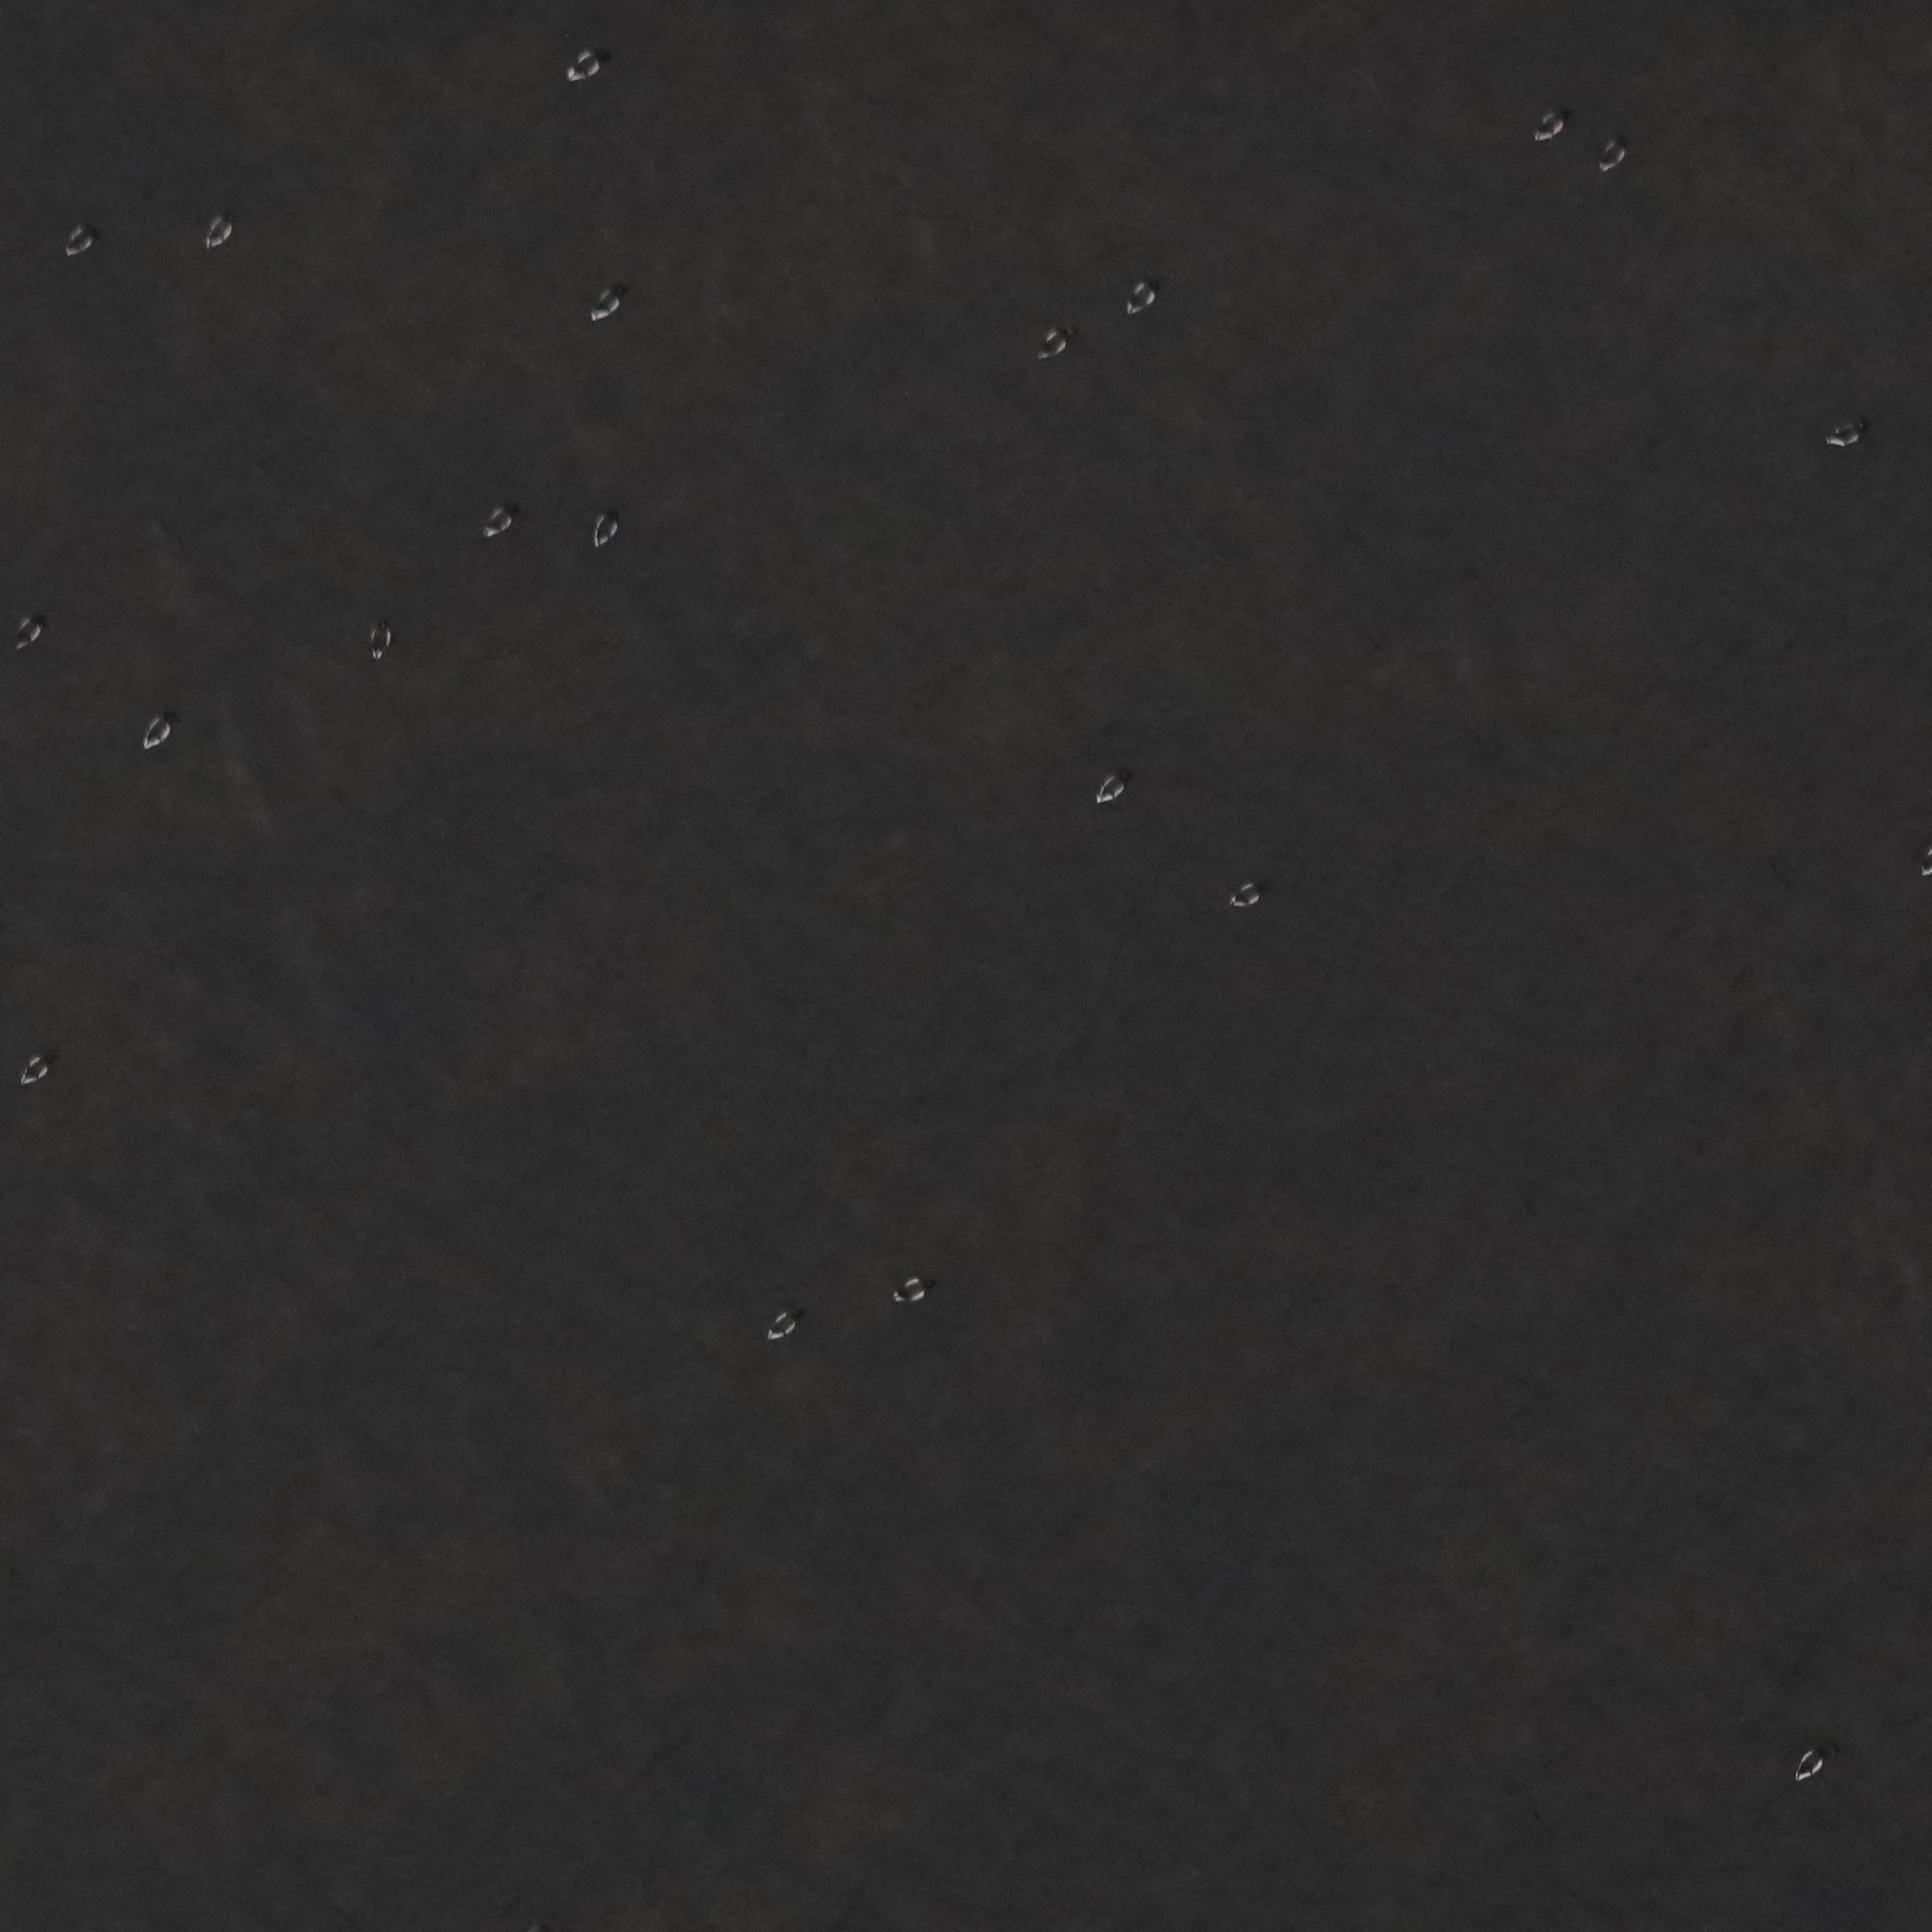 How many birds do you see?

20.